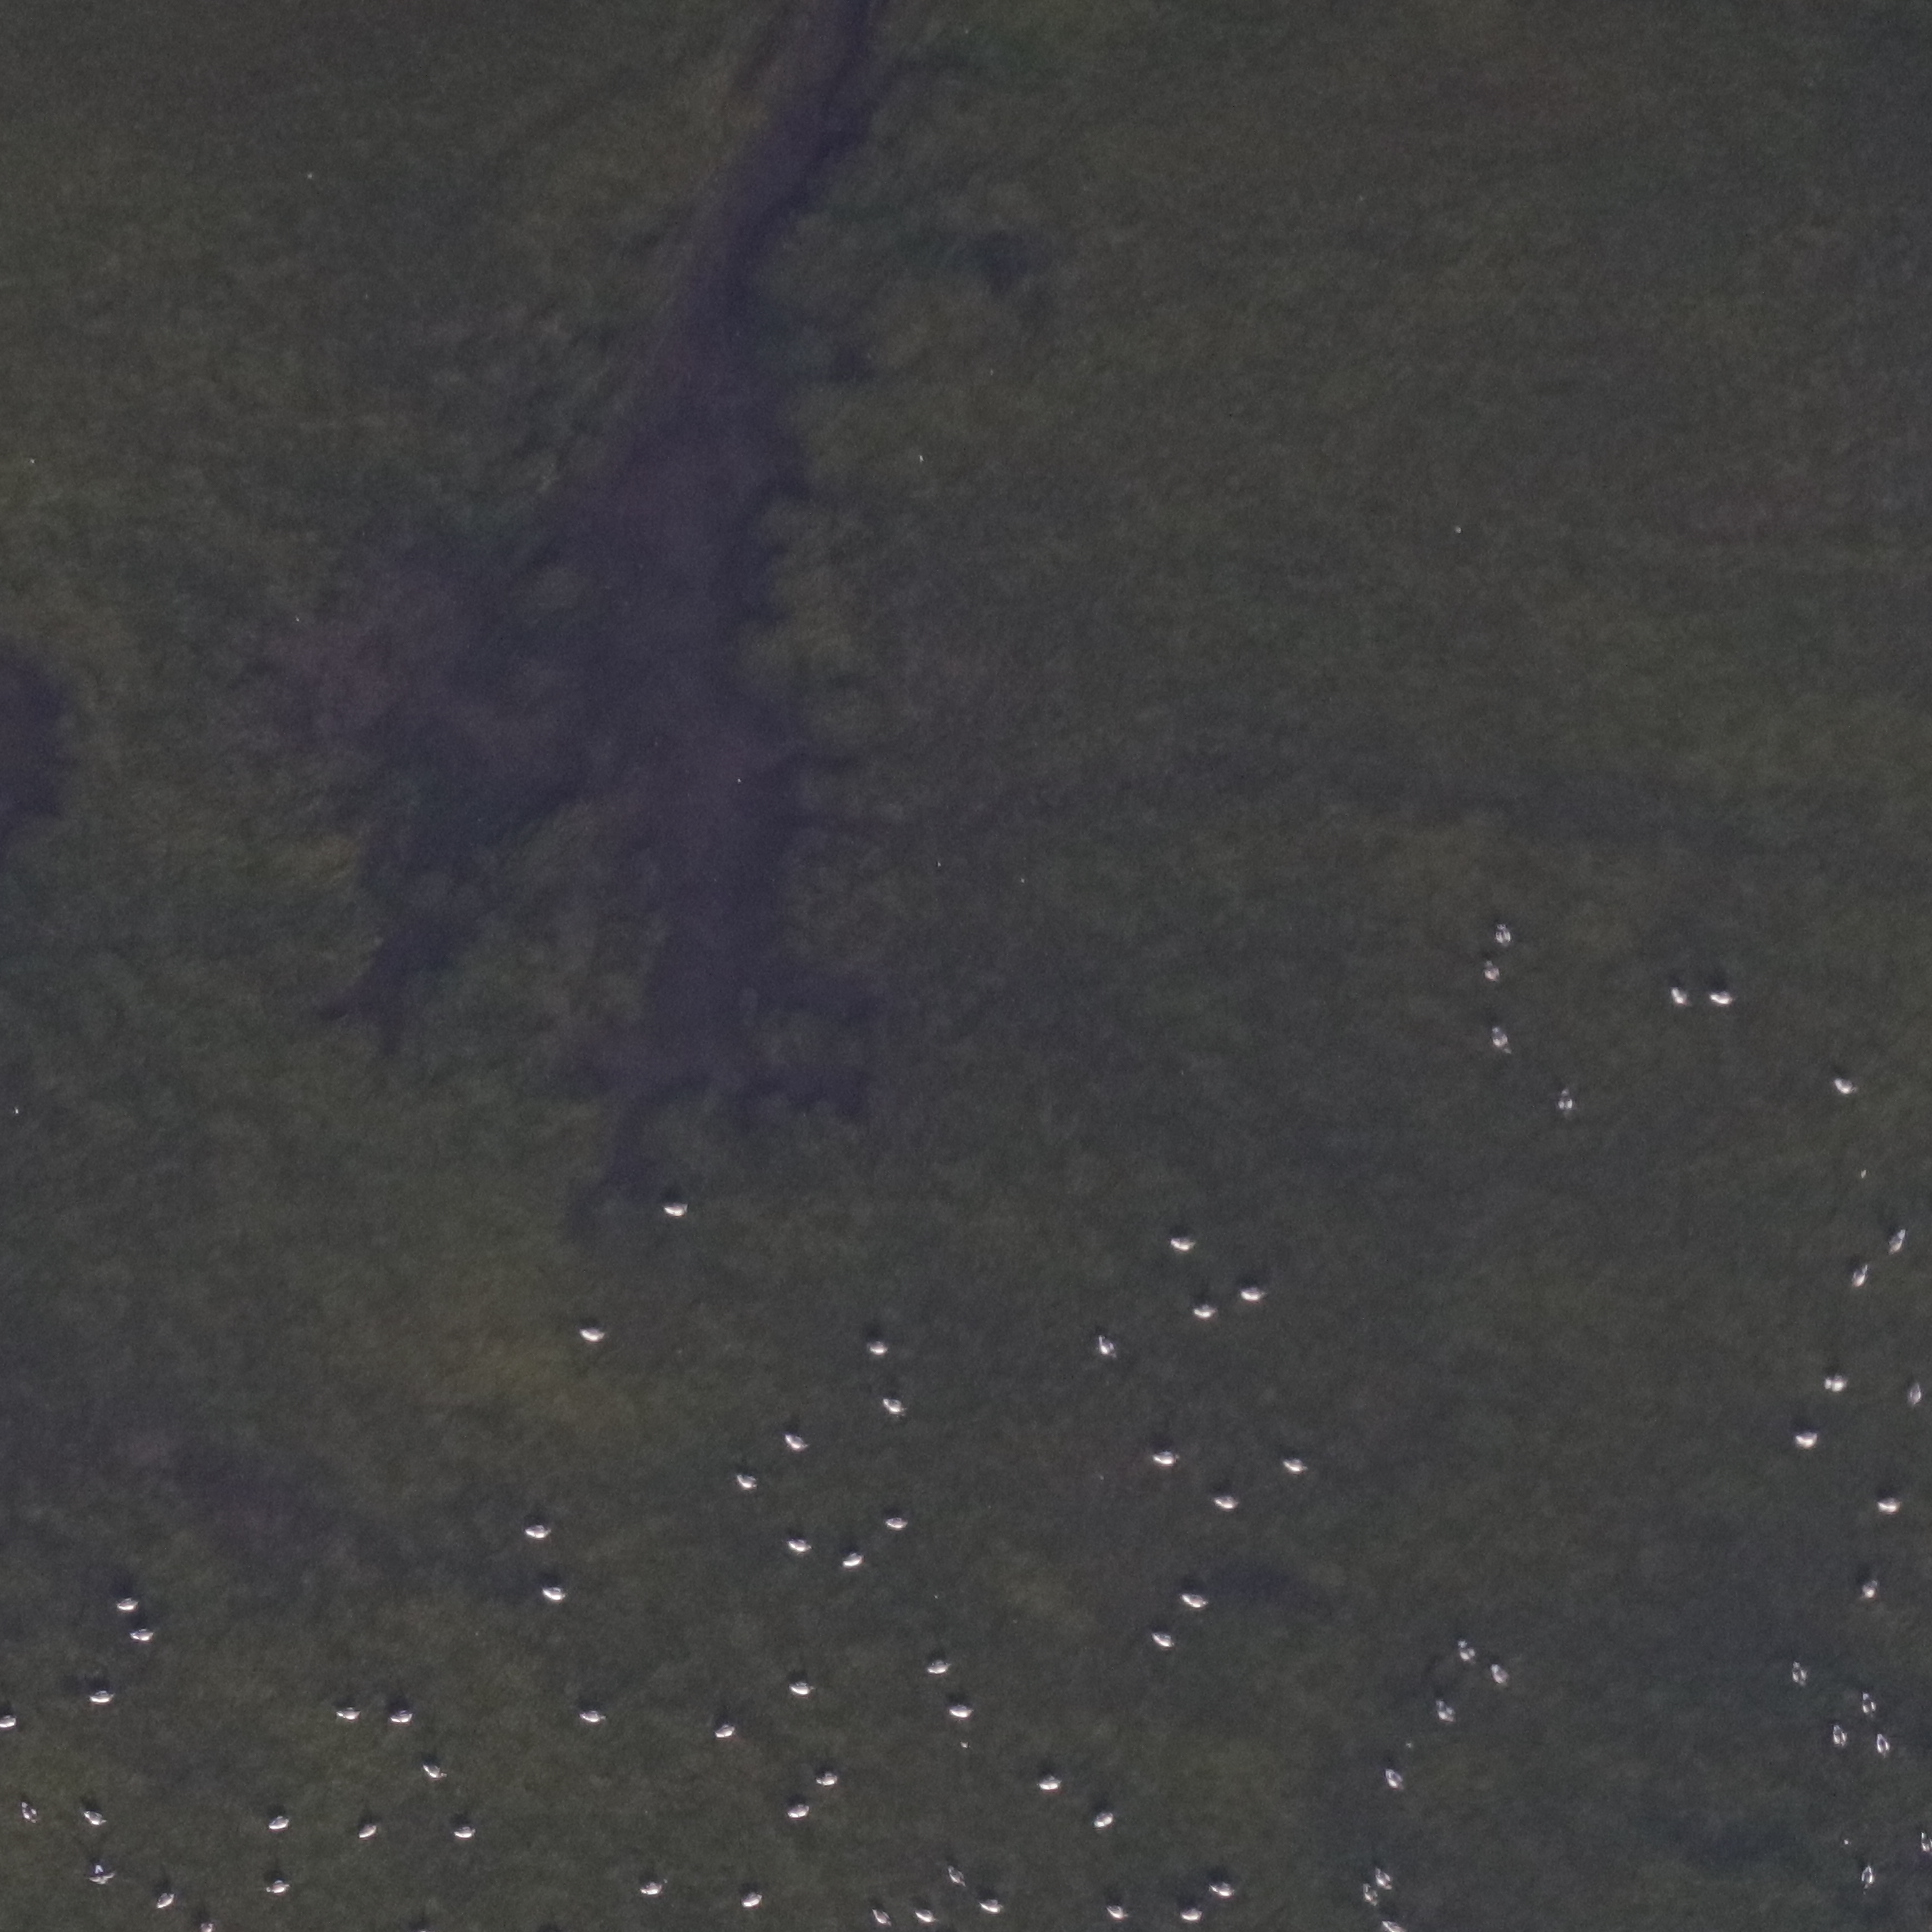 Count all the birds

81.